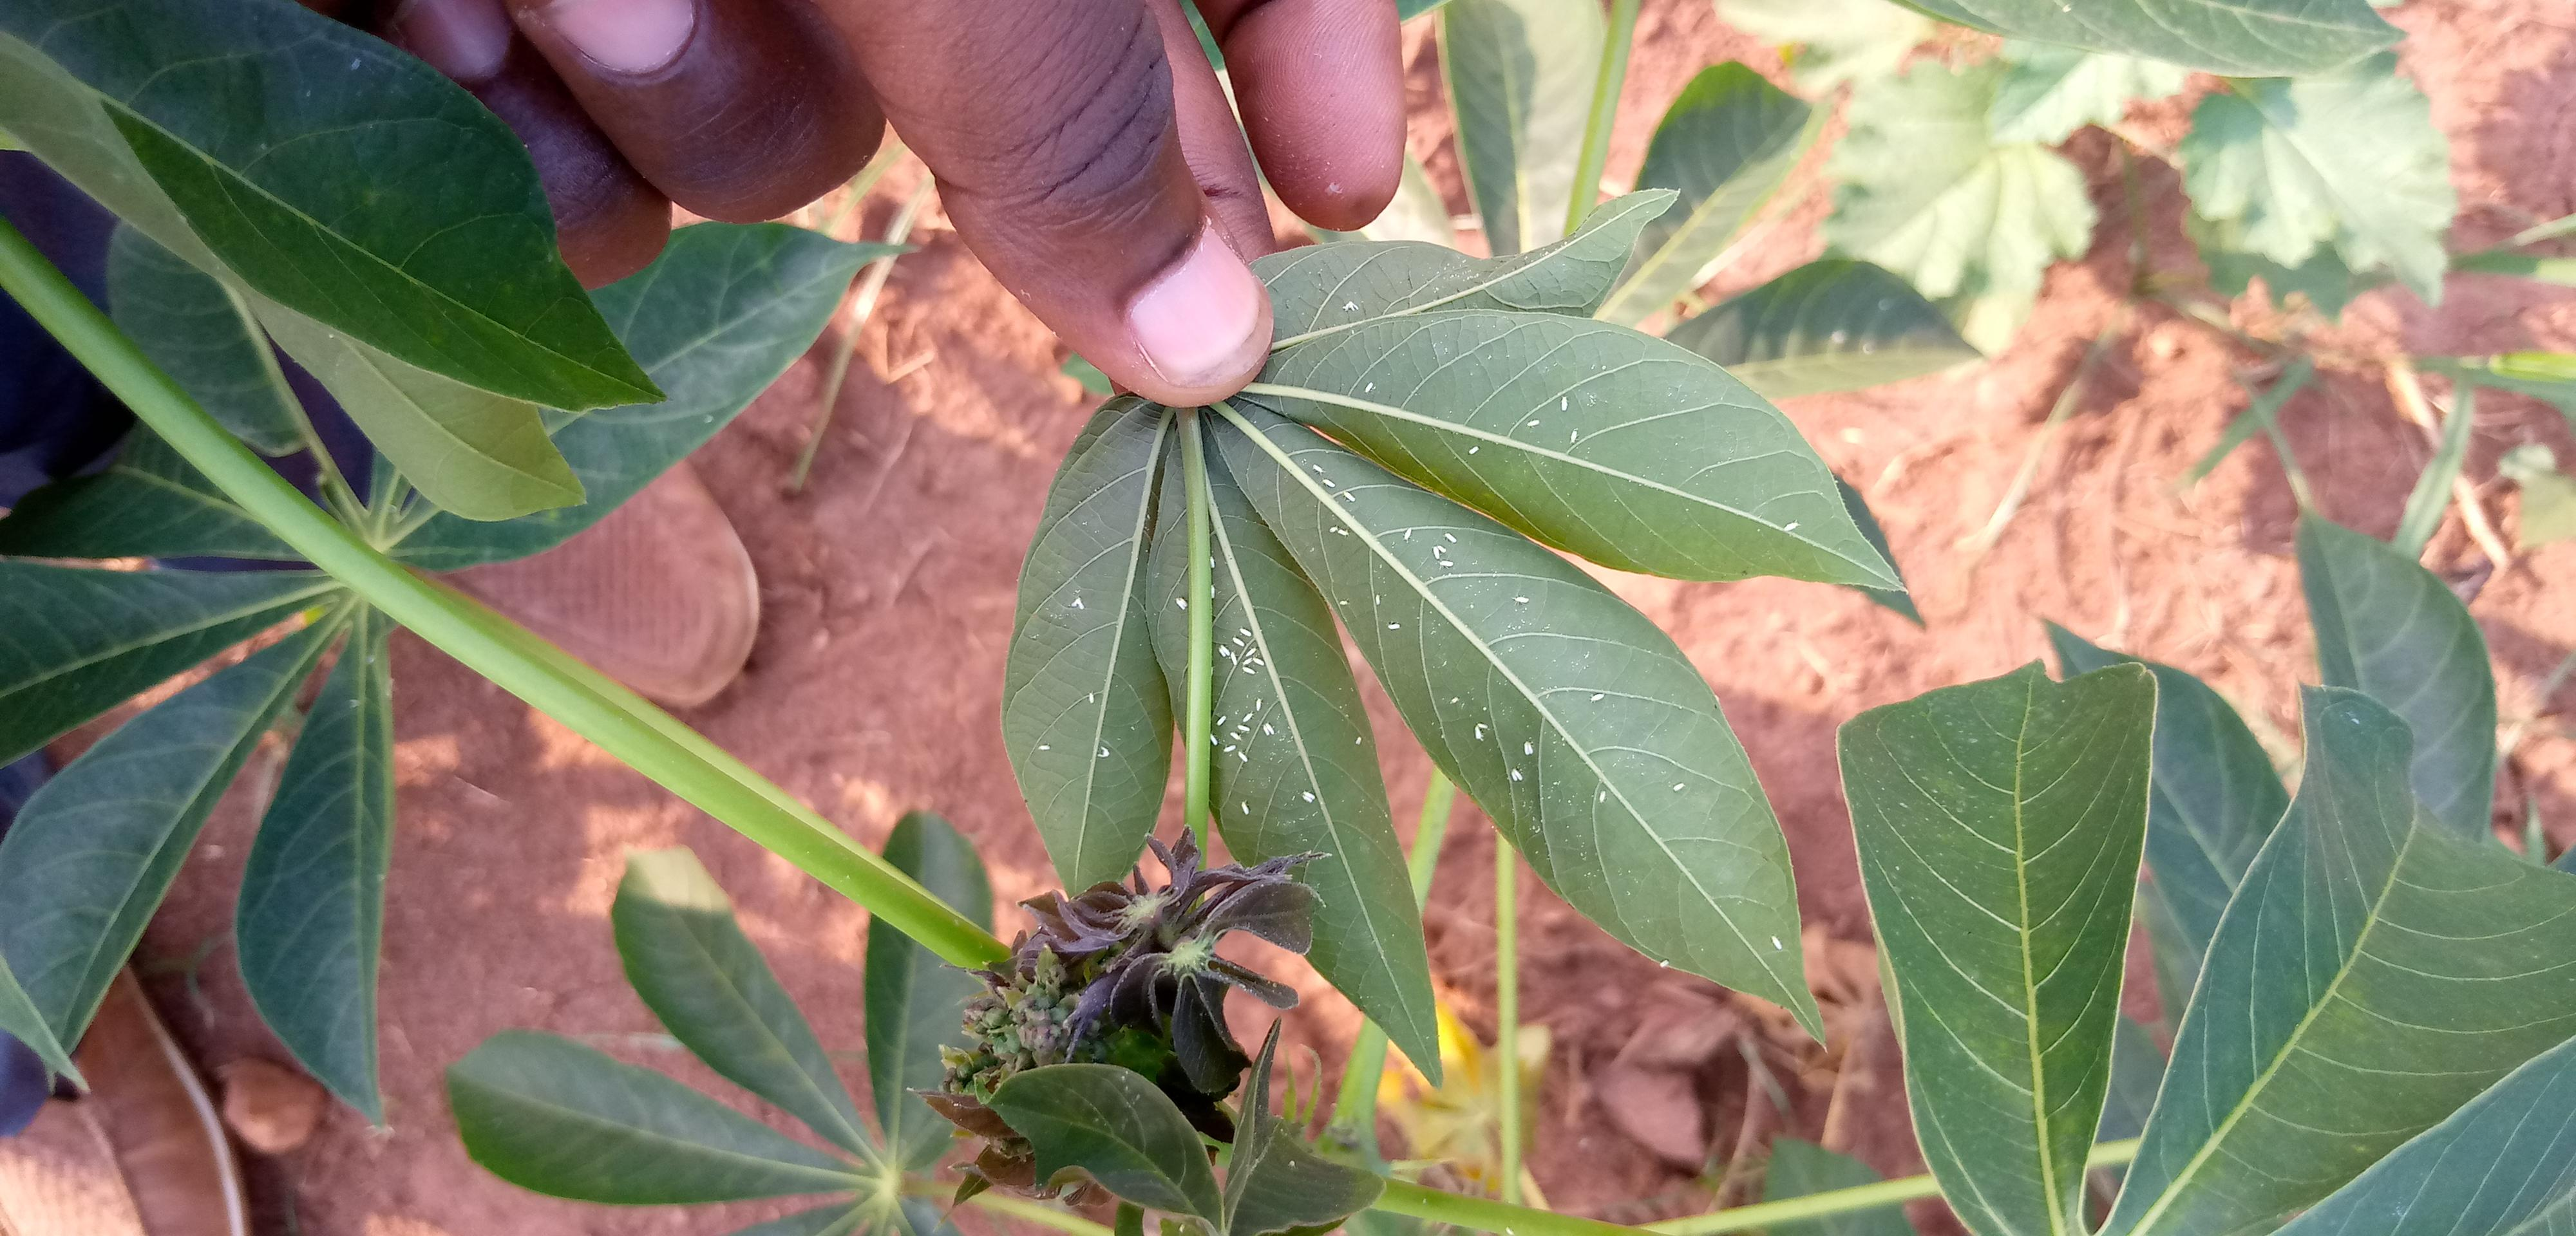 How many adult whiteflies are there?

60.